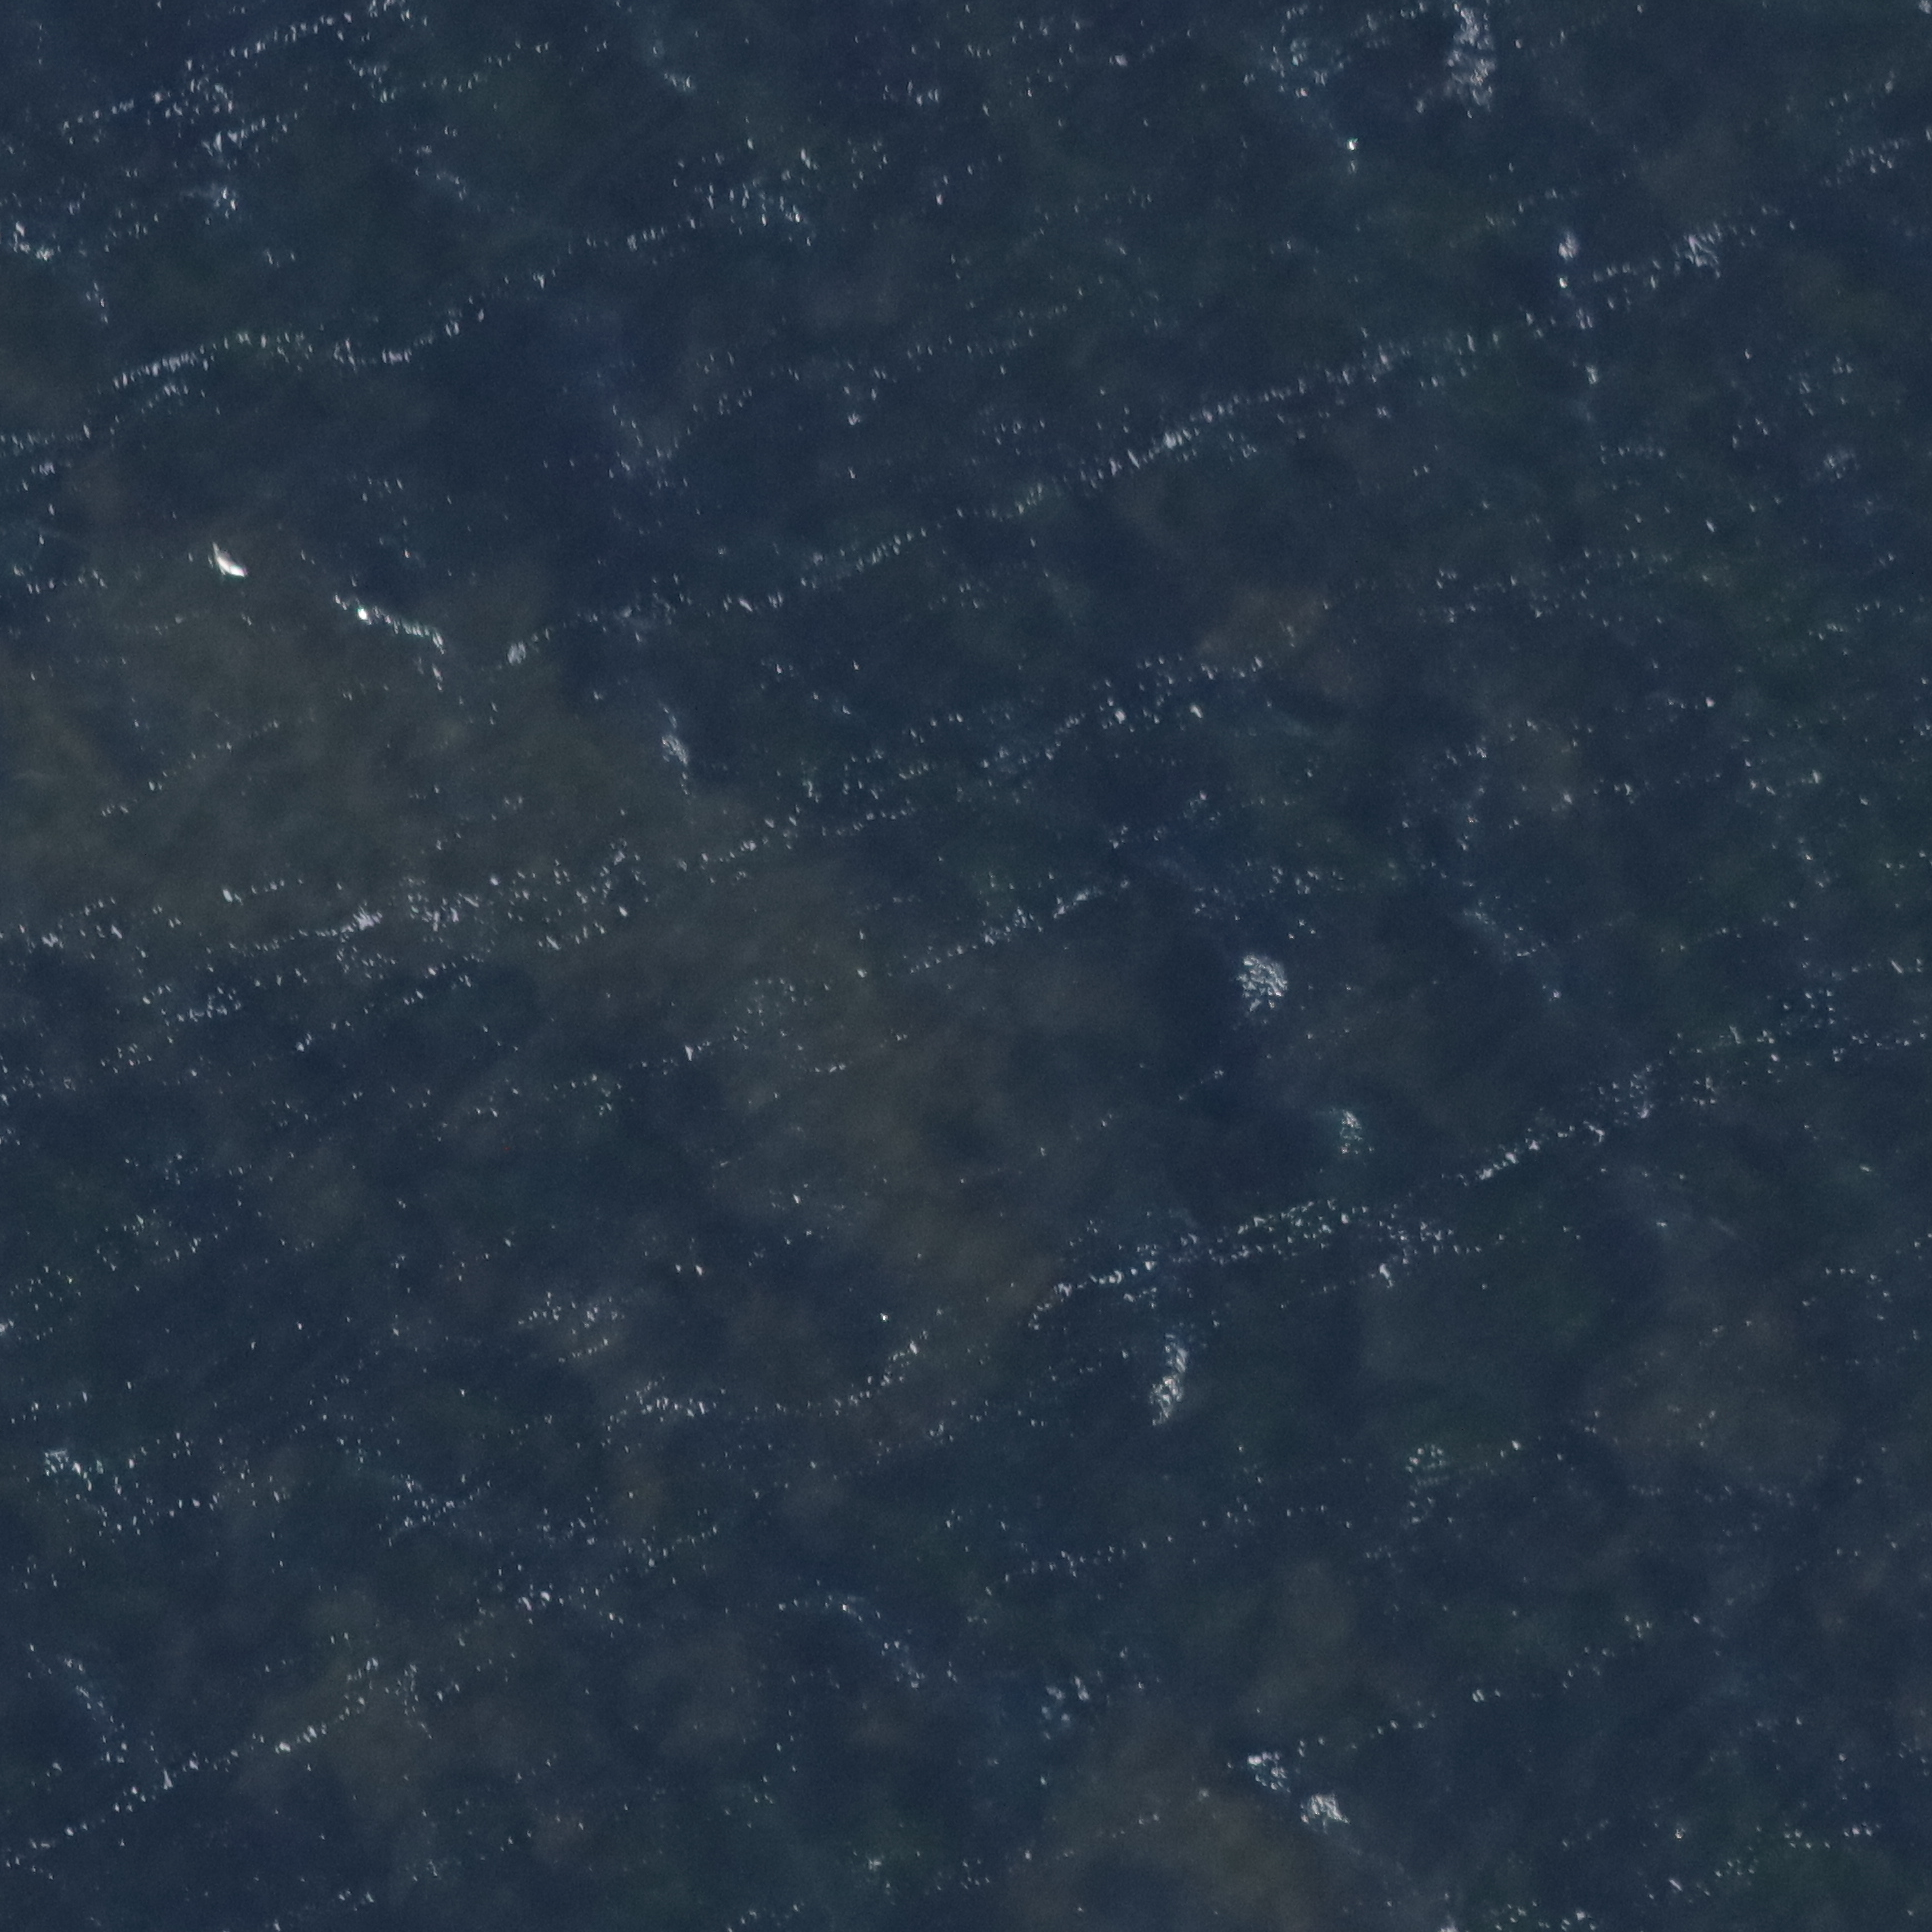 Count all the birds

1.